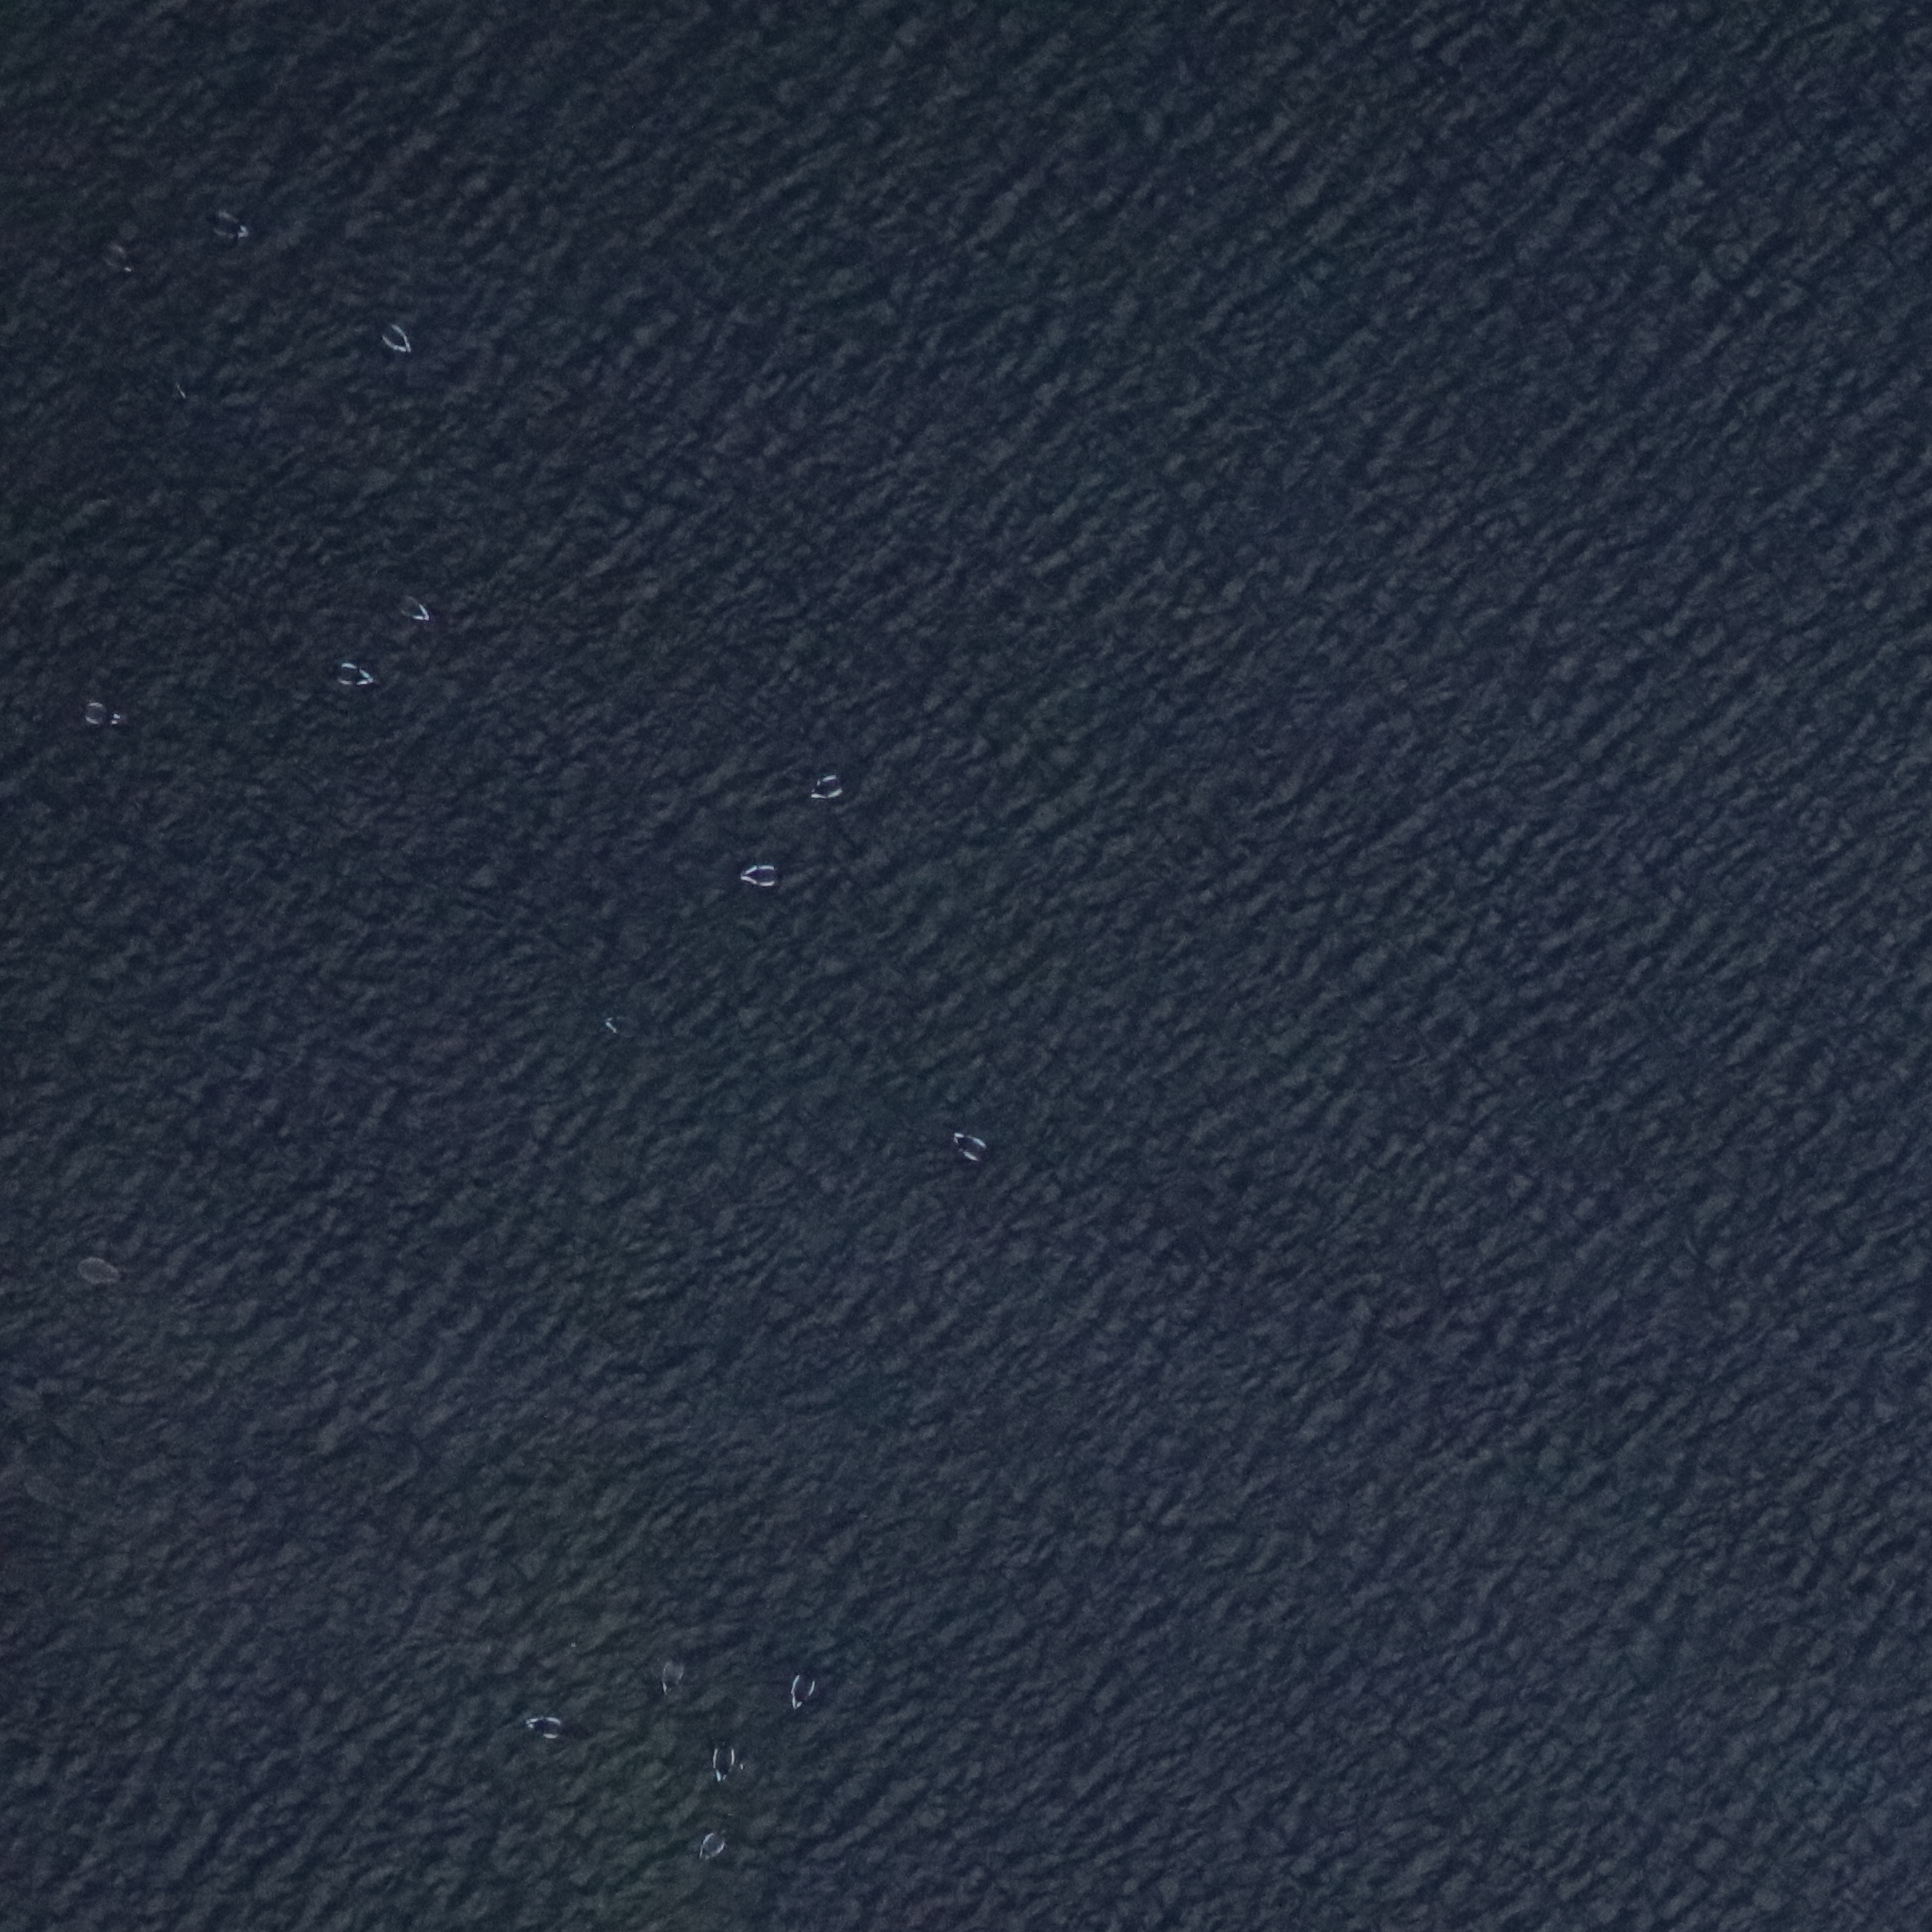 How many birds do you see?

16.